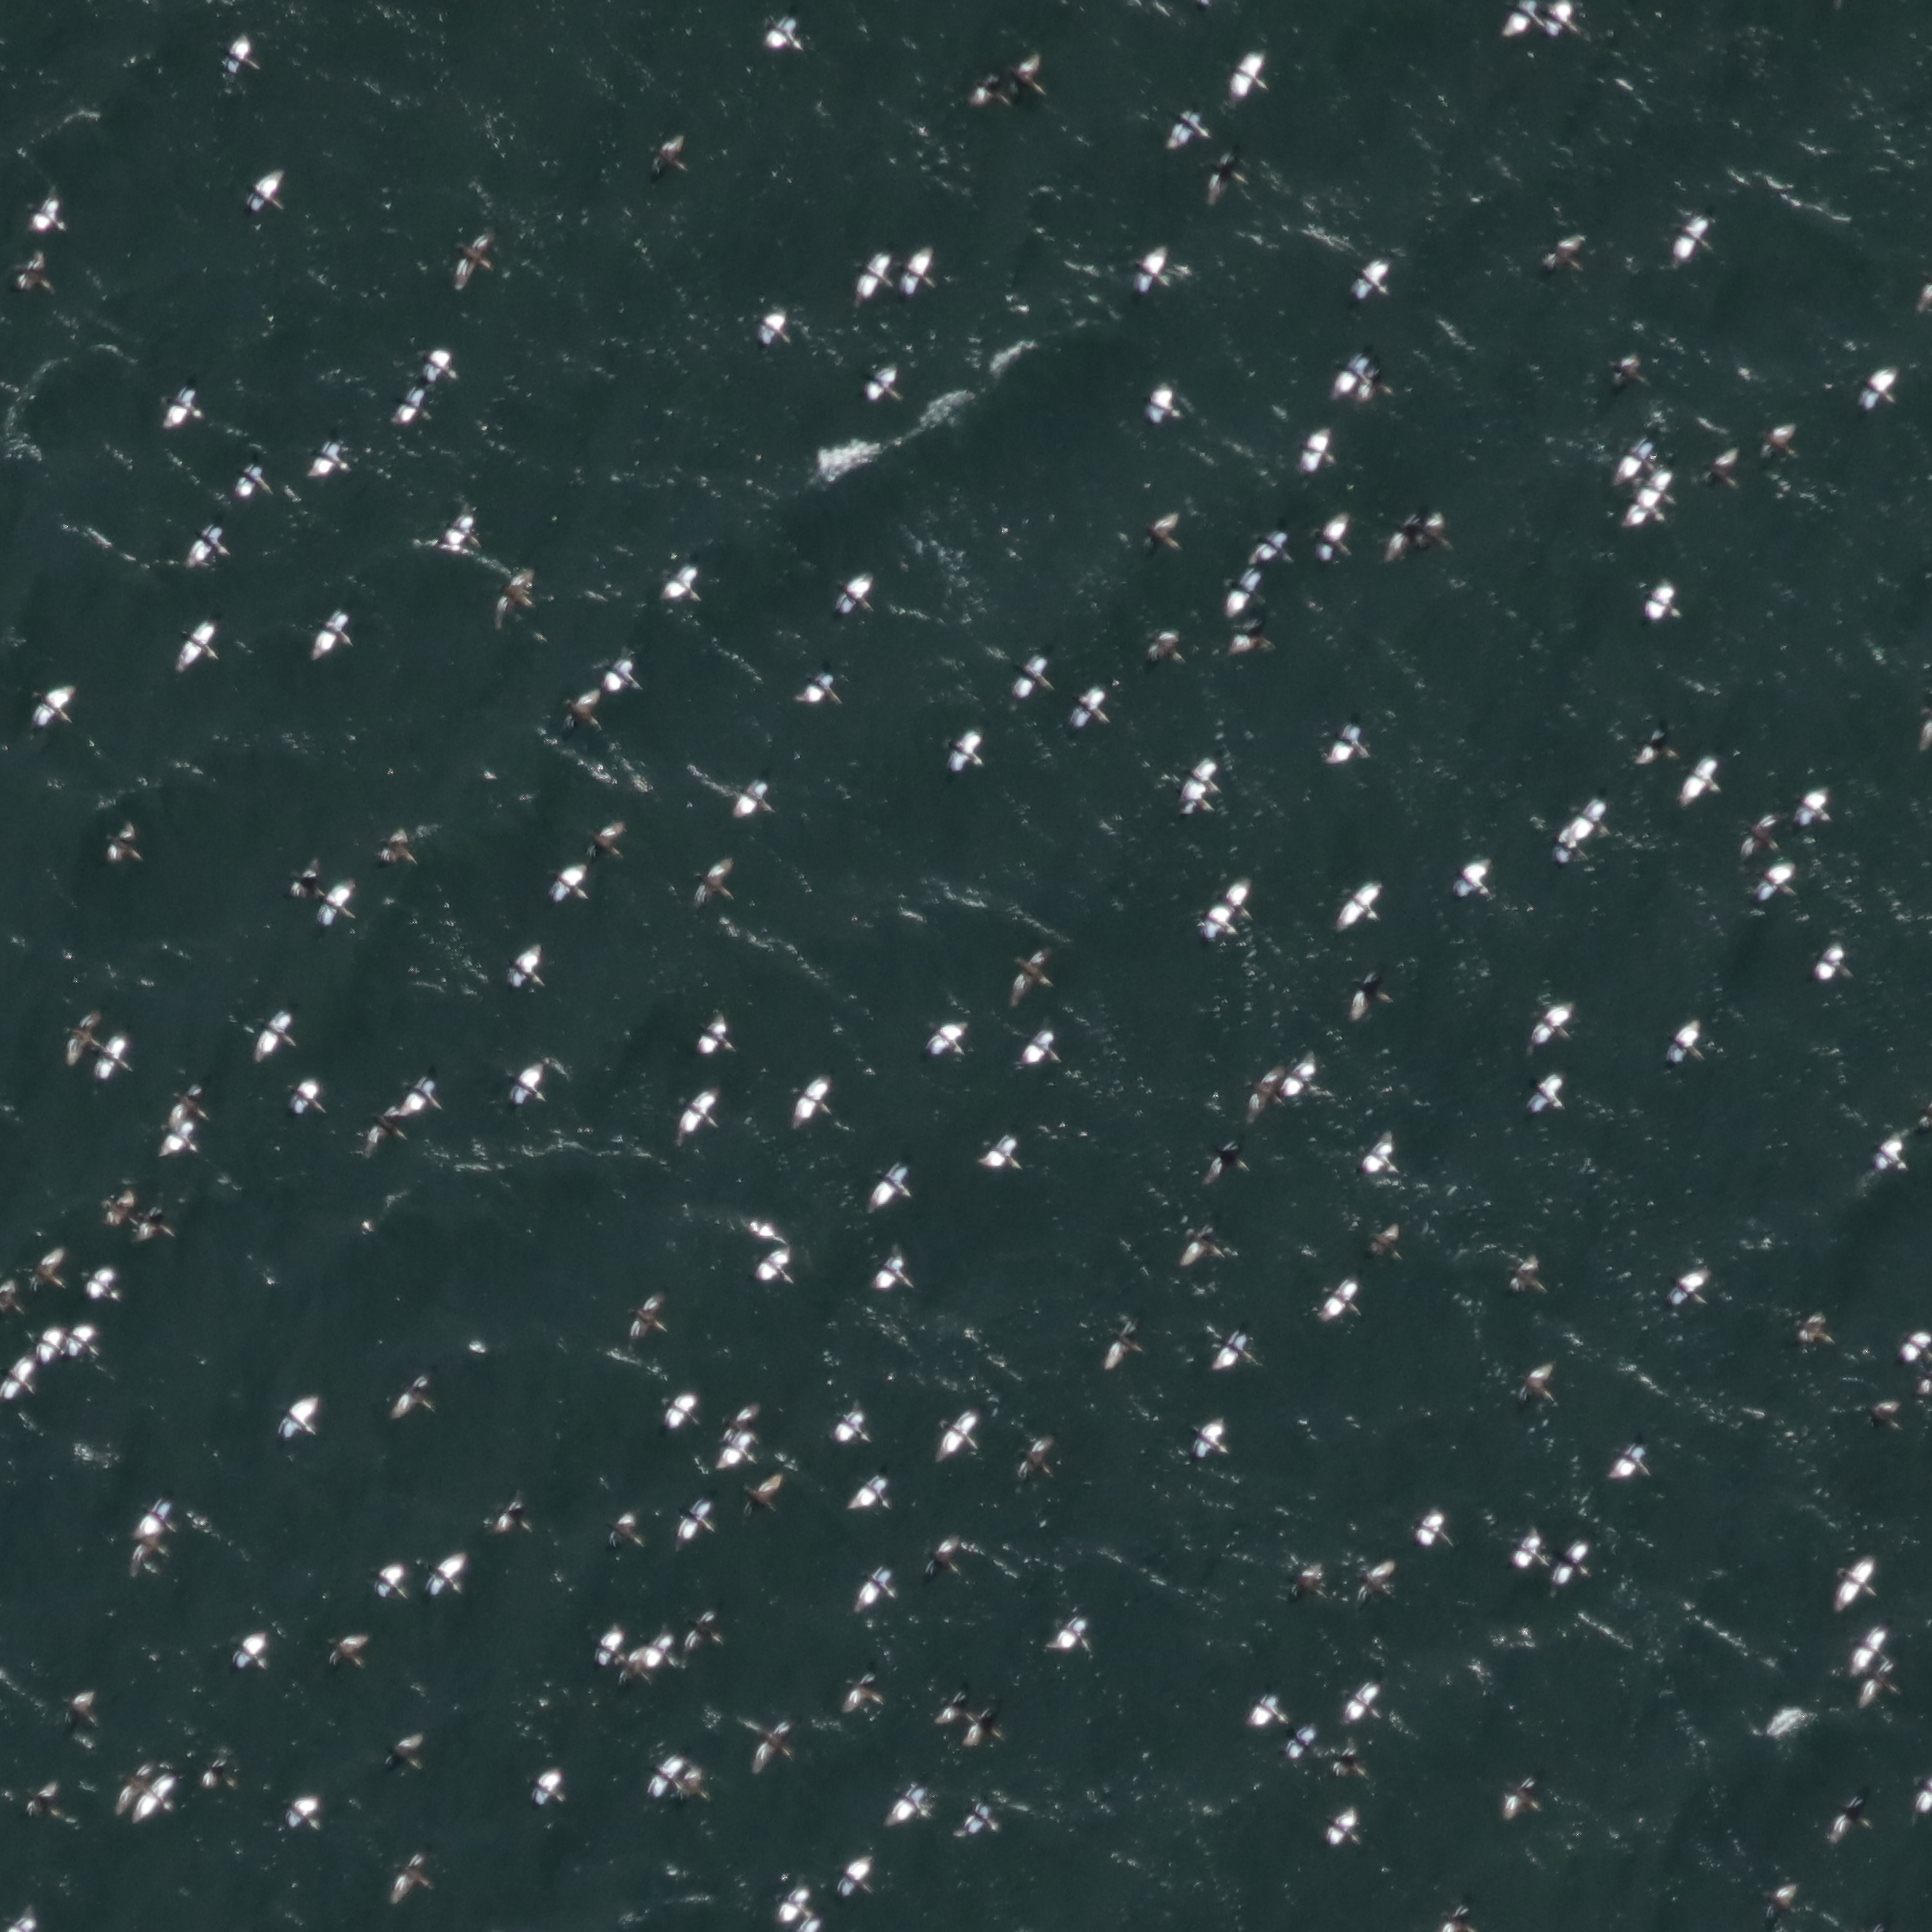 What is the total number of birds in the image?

197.